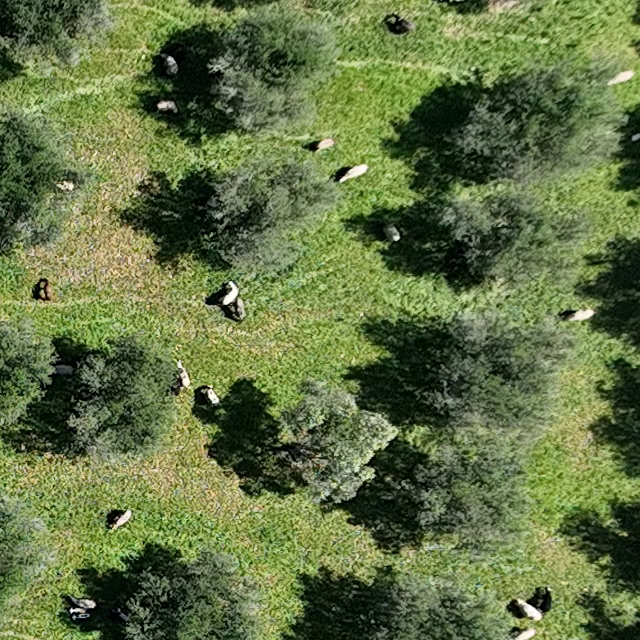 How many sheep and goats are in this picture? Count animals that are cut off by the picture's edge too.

24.